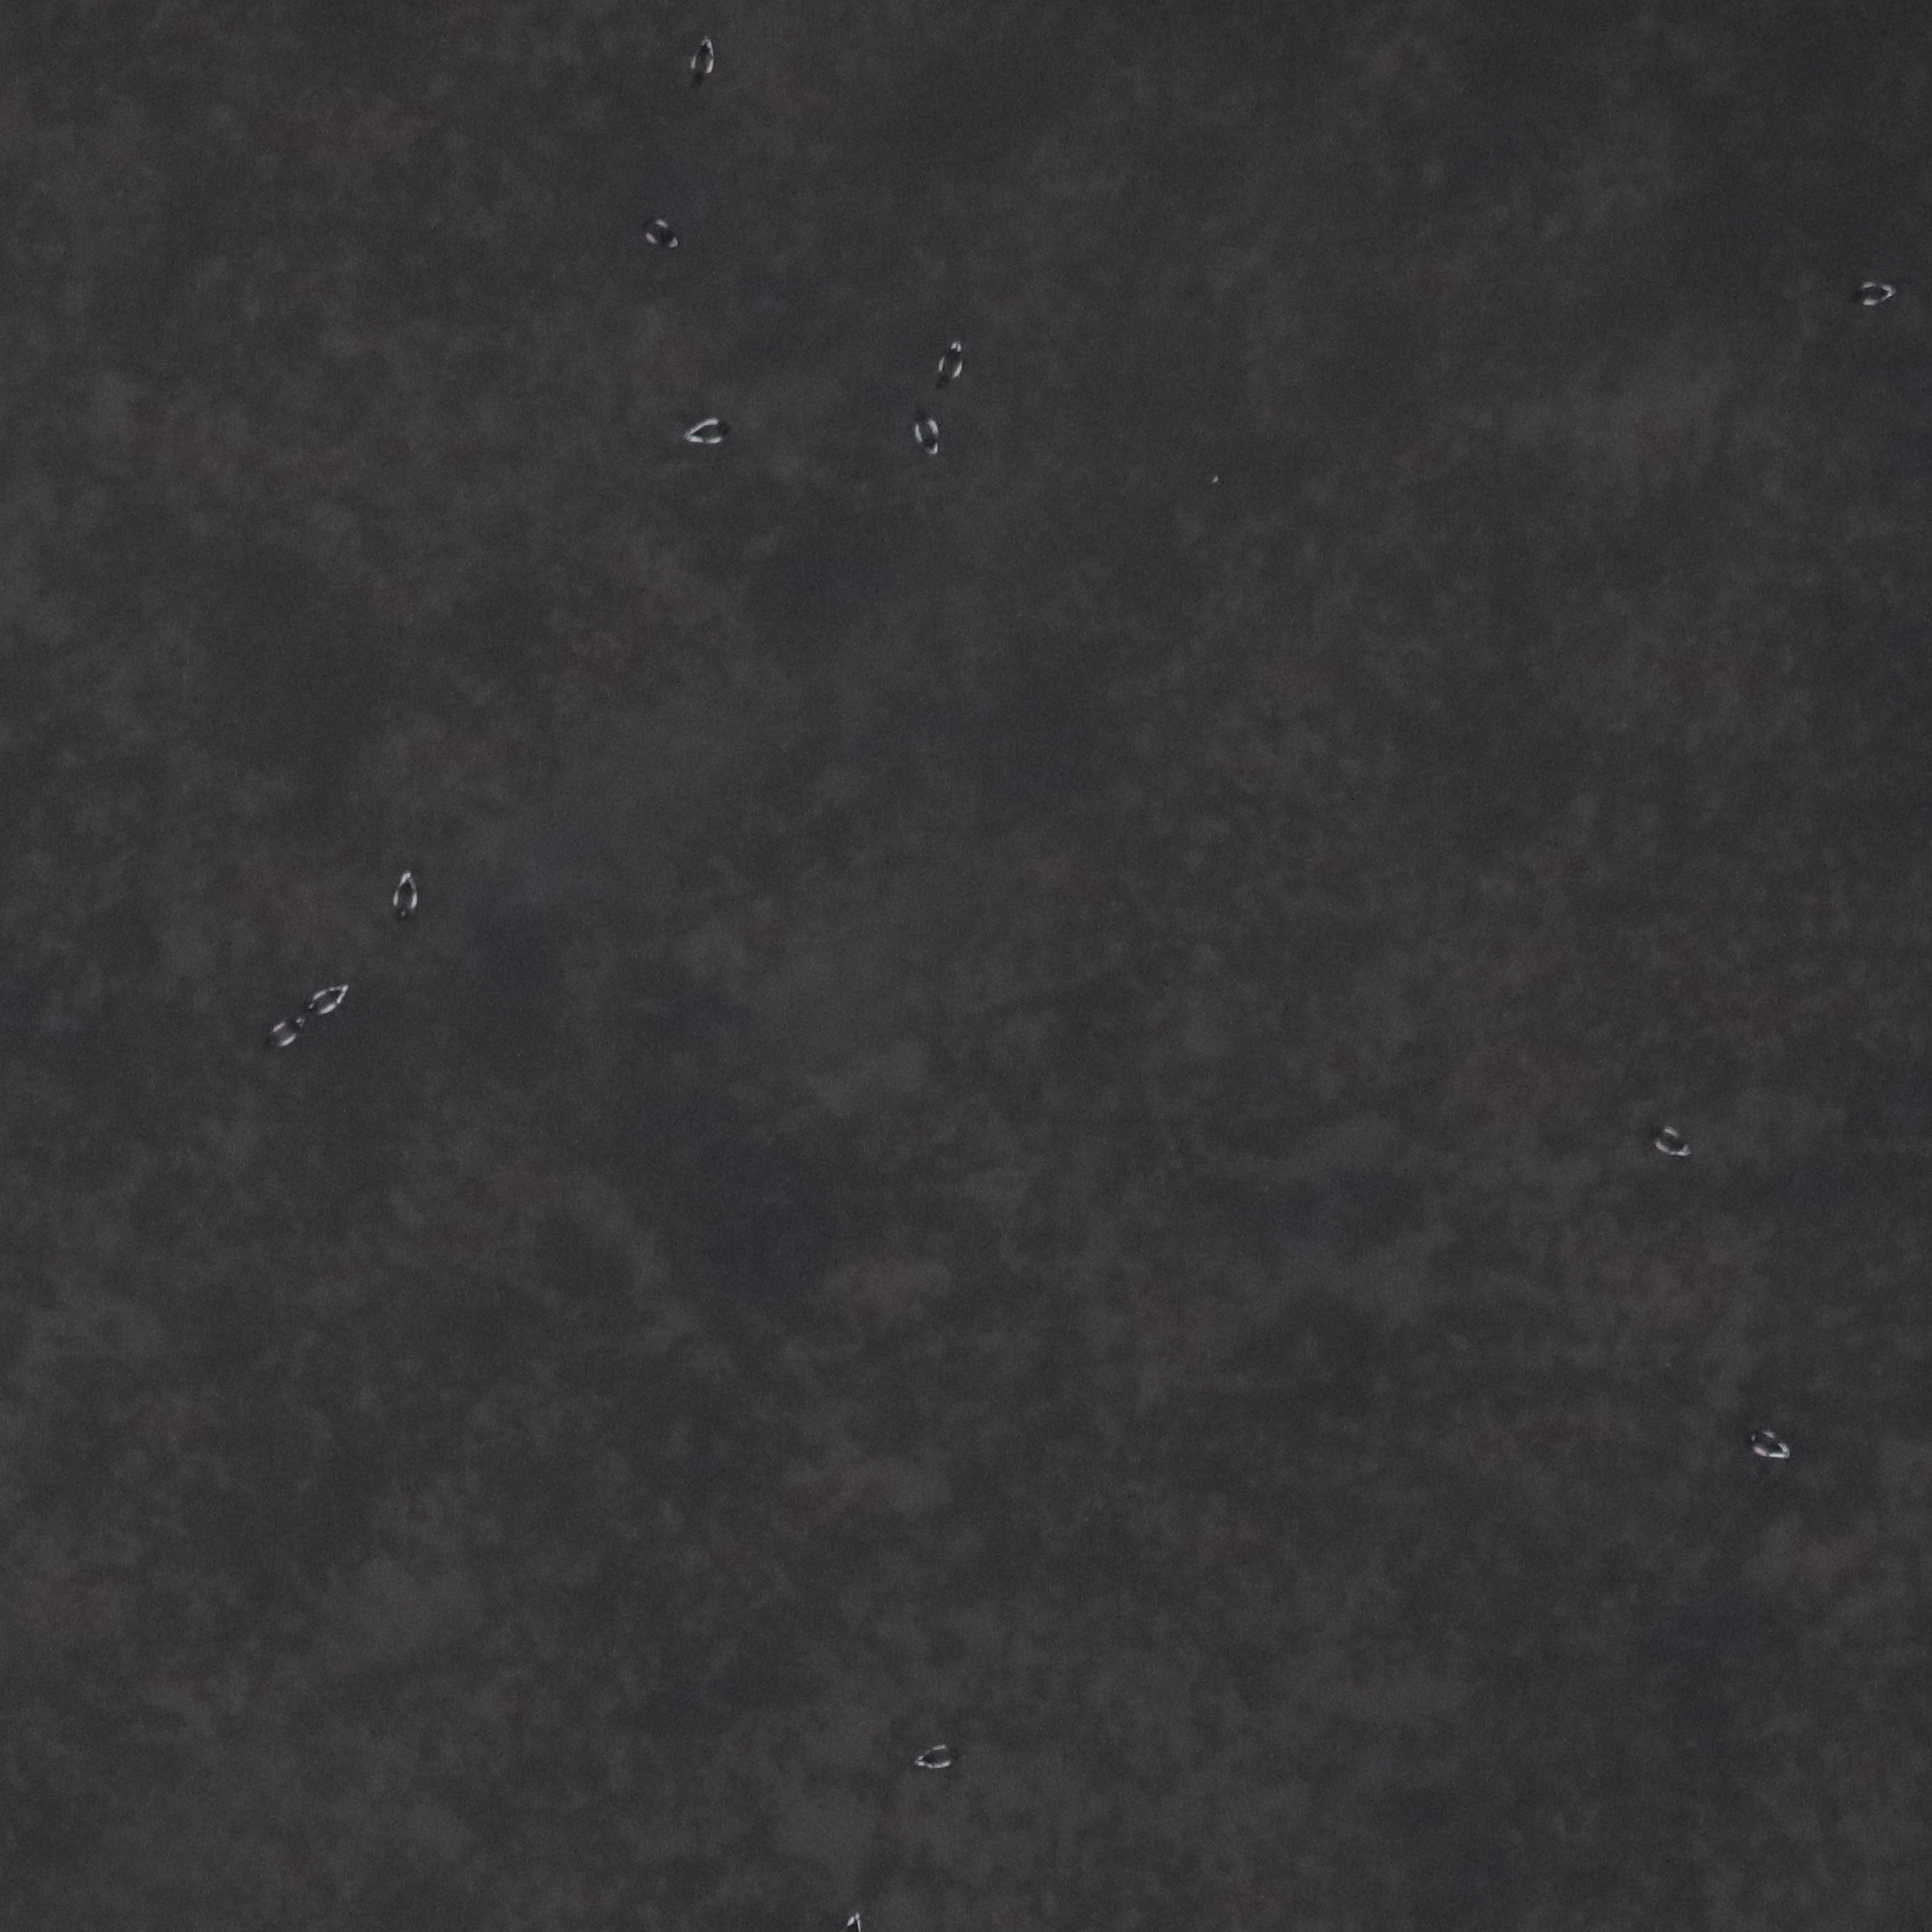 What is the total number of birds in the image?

12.